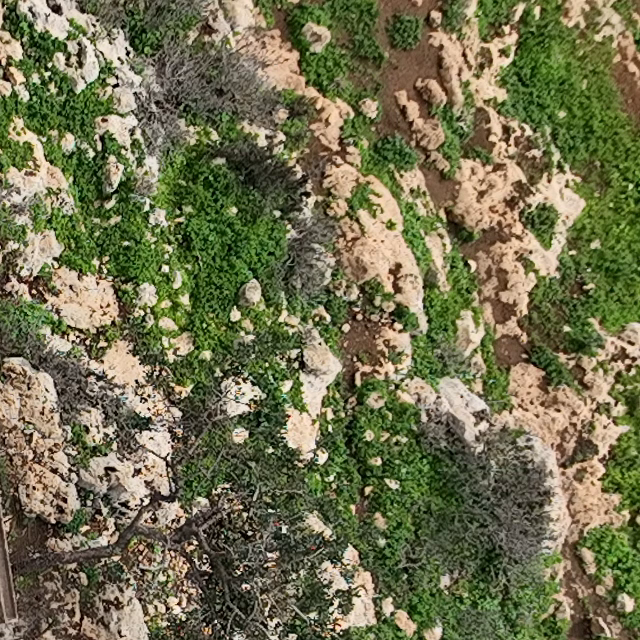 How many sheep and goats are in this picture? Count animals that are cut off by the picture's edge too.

0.